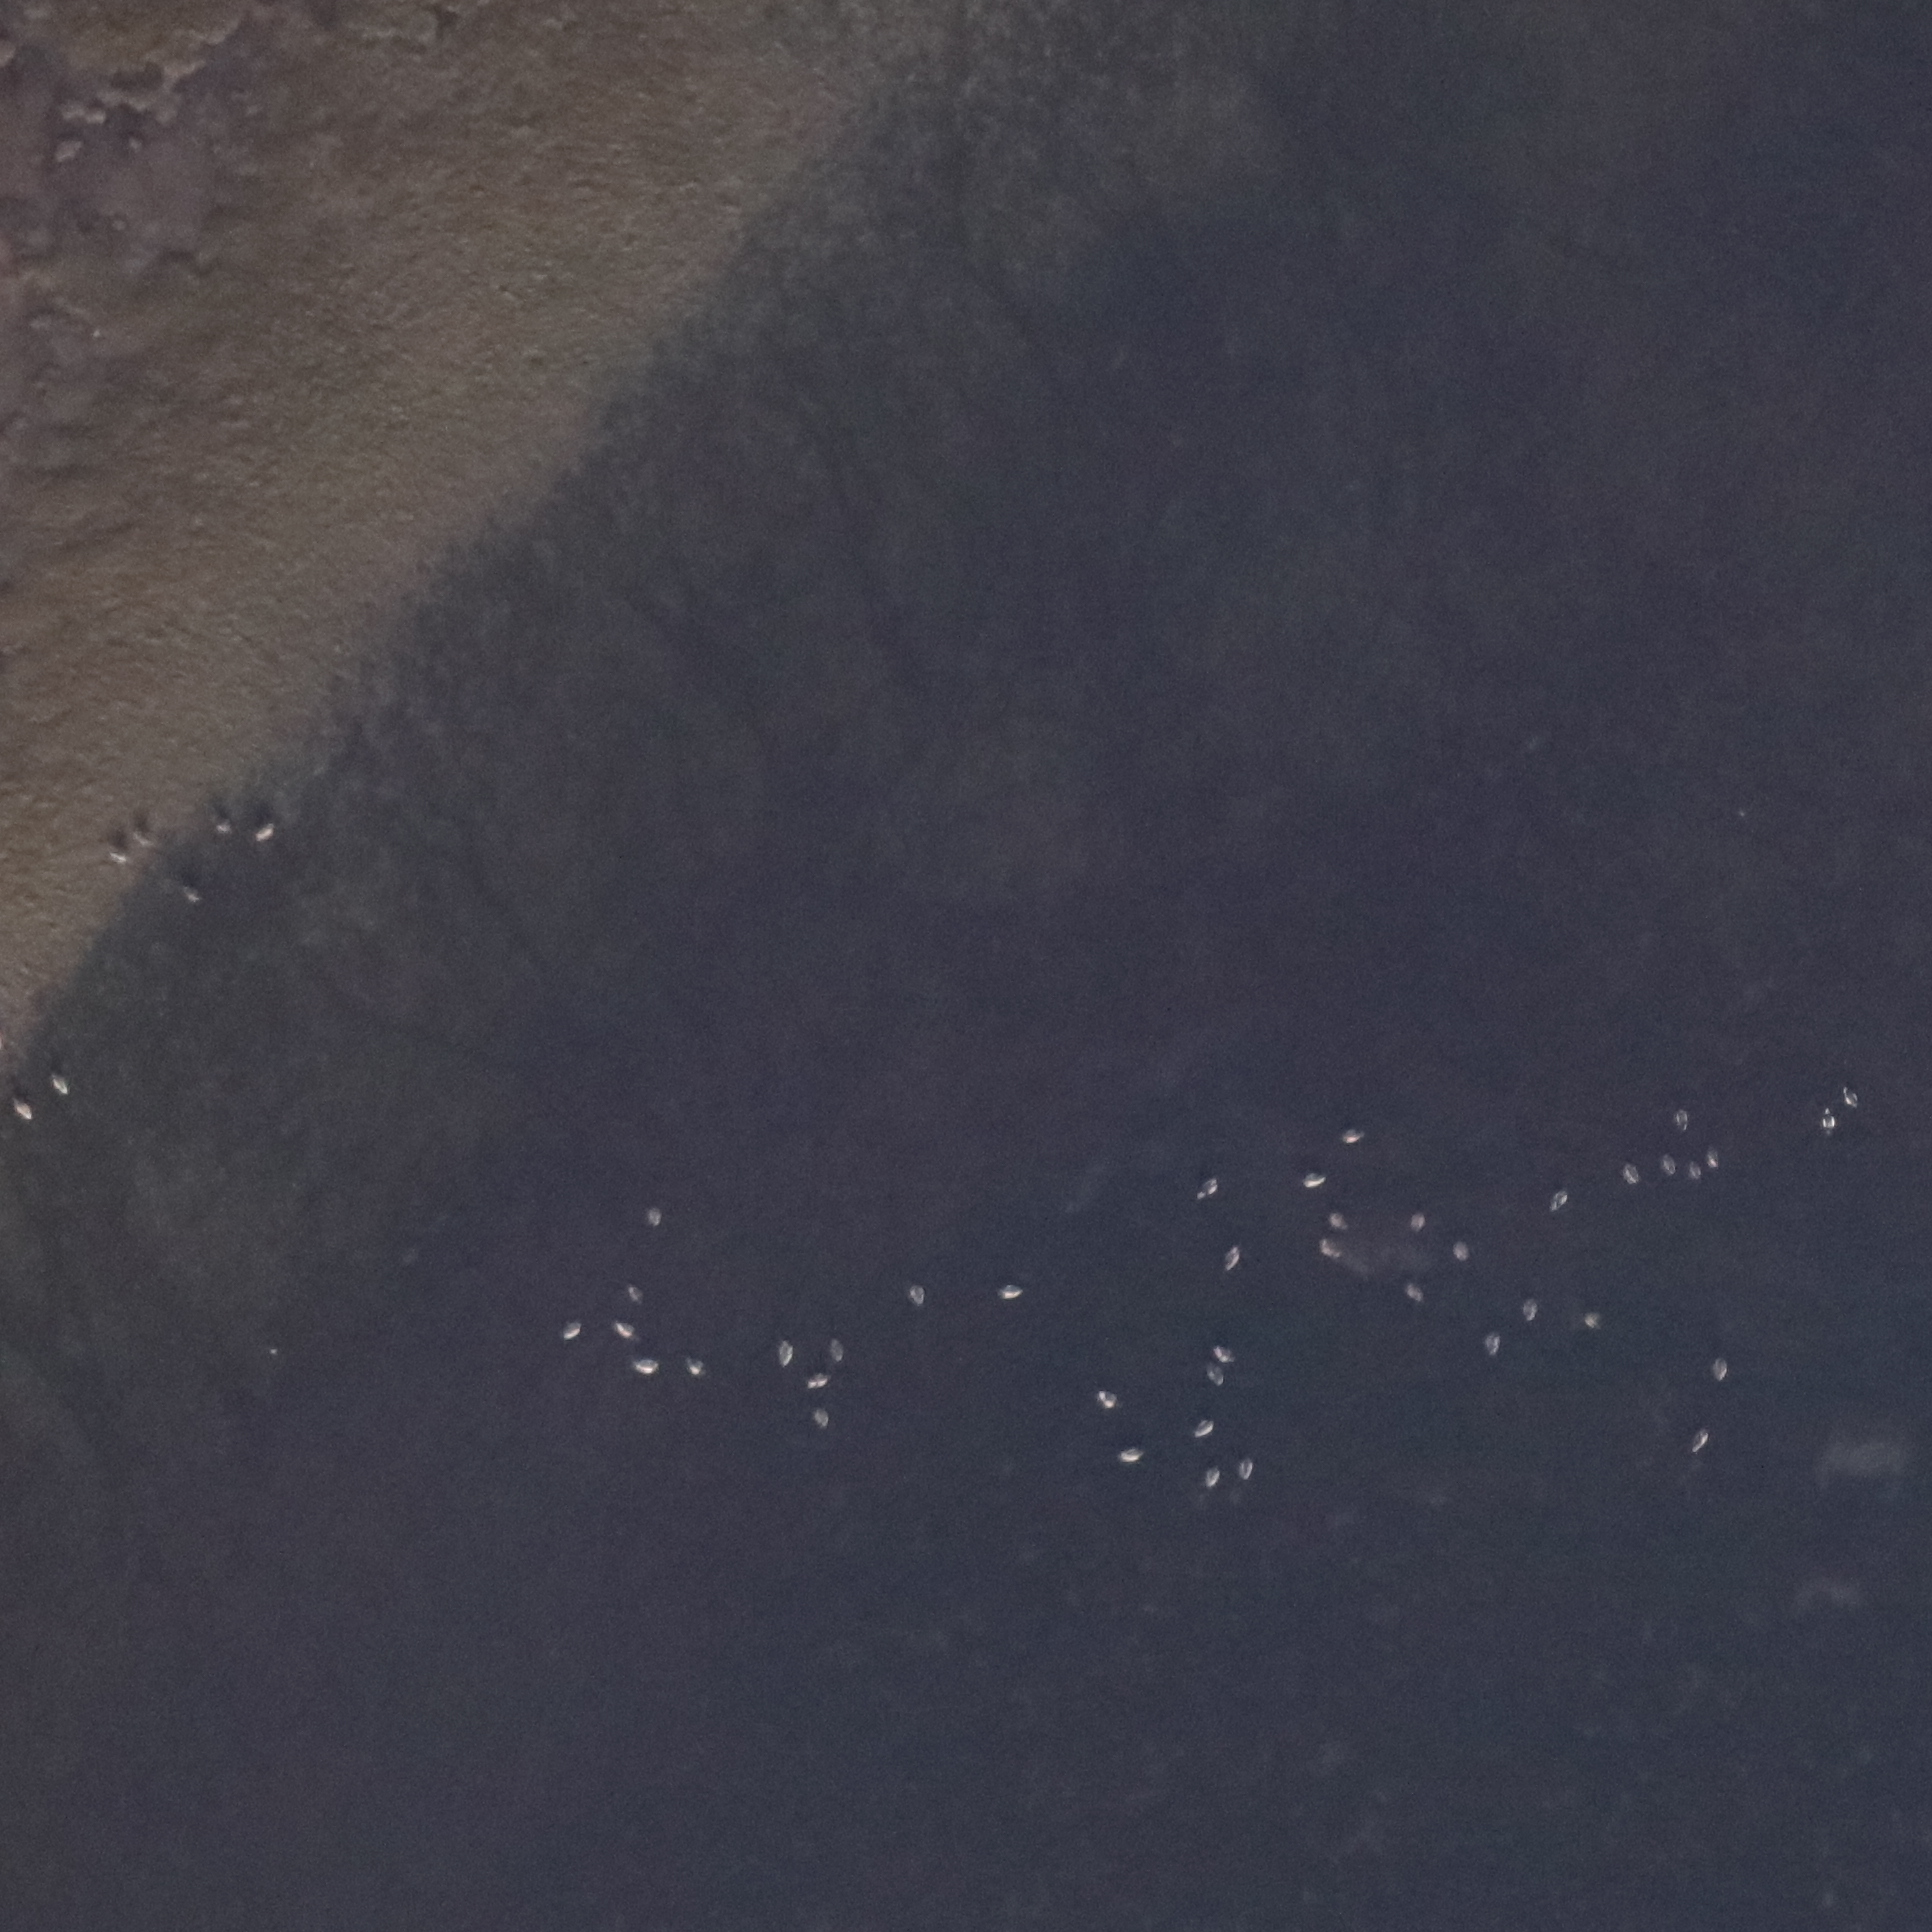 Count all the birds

48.